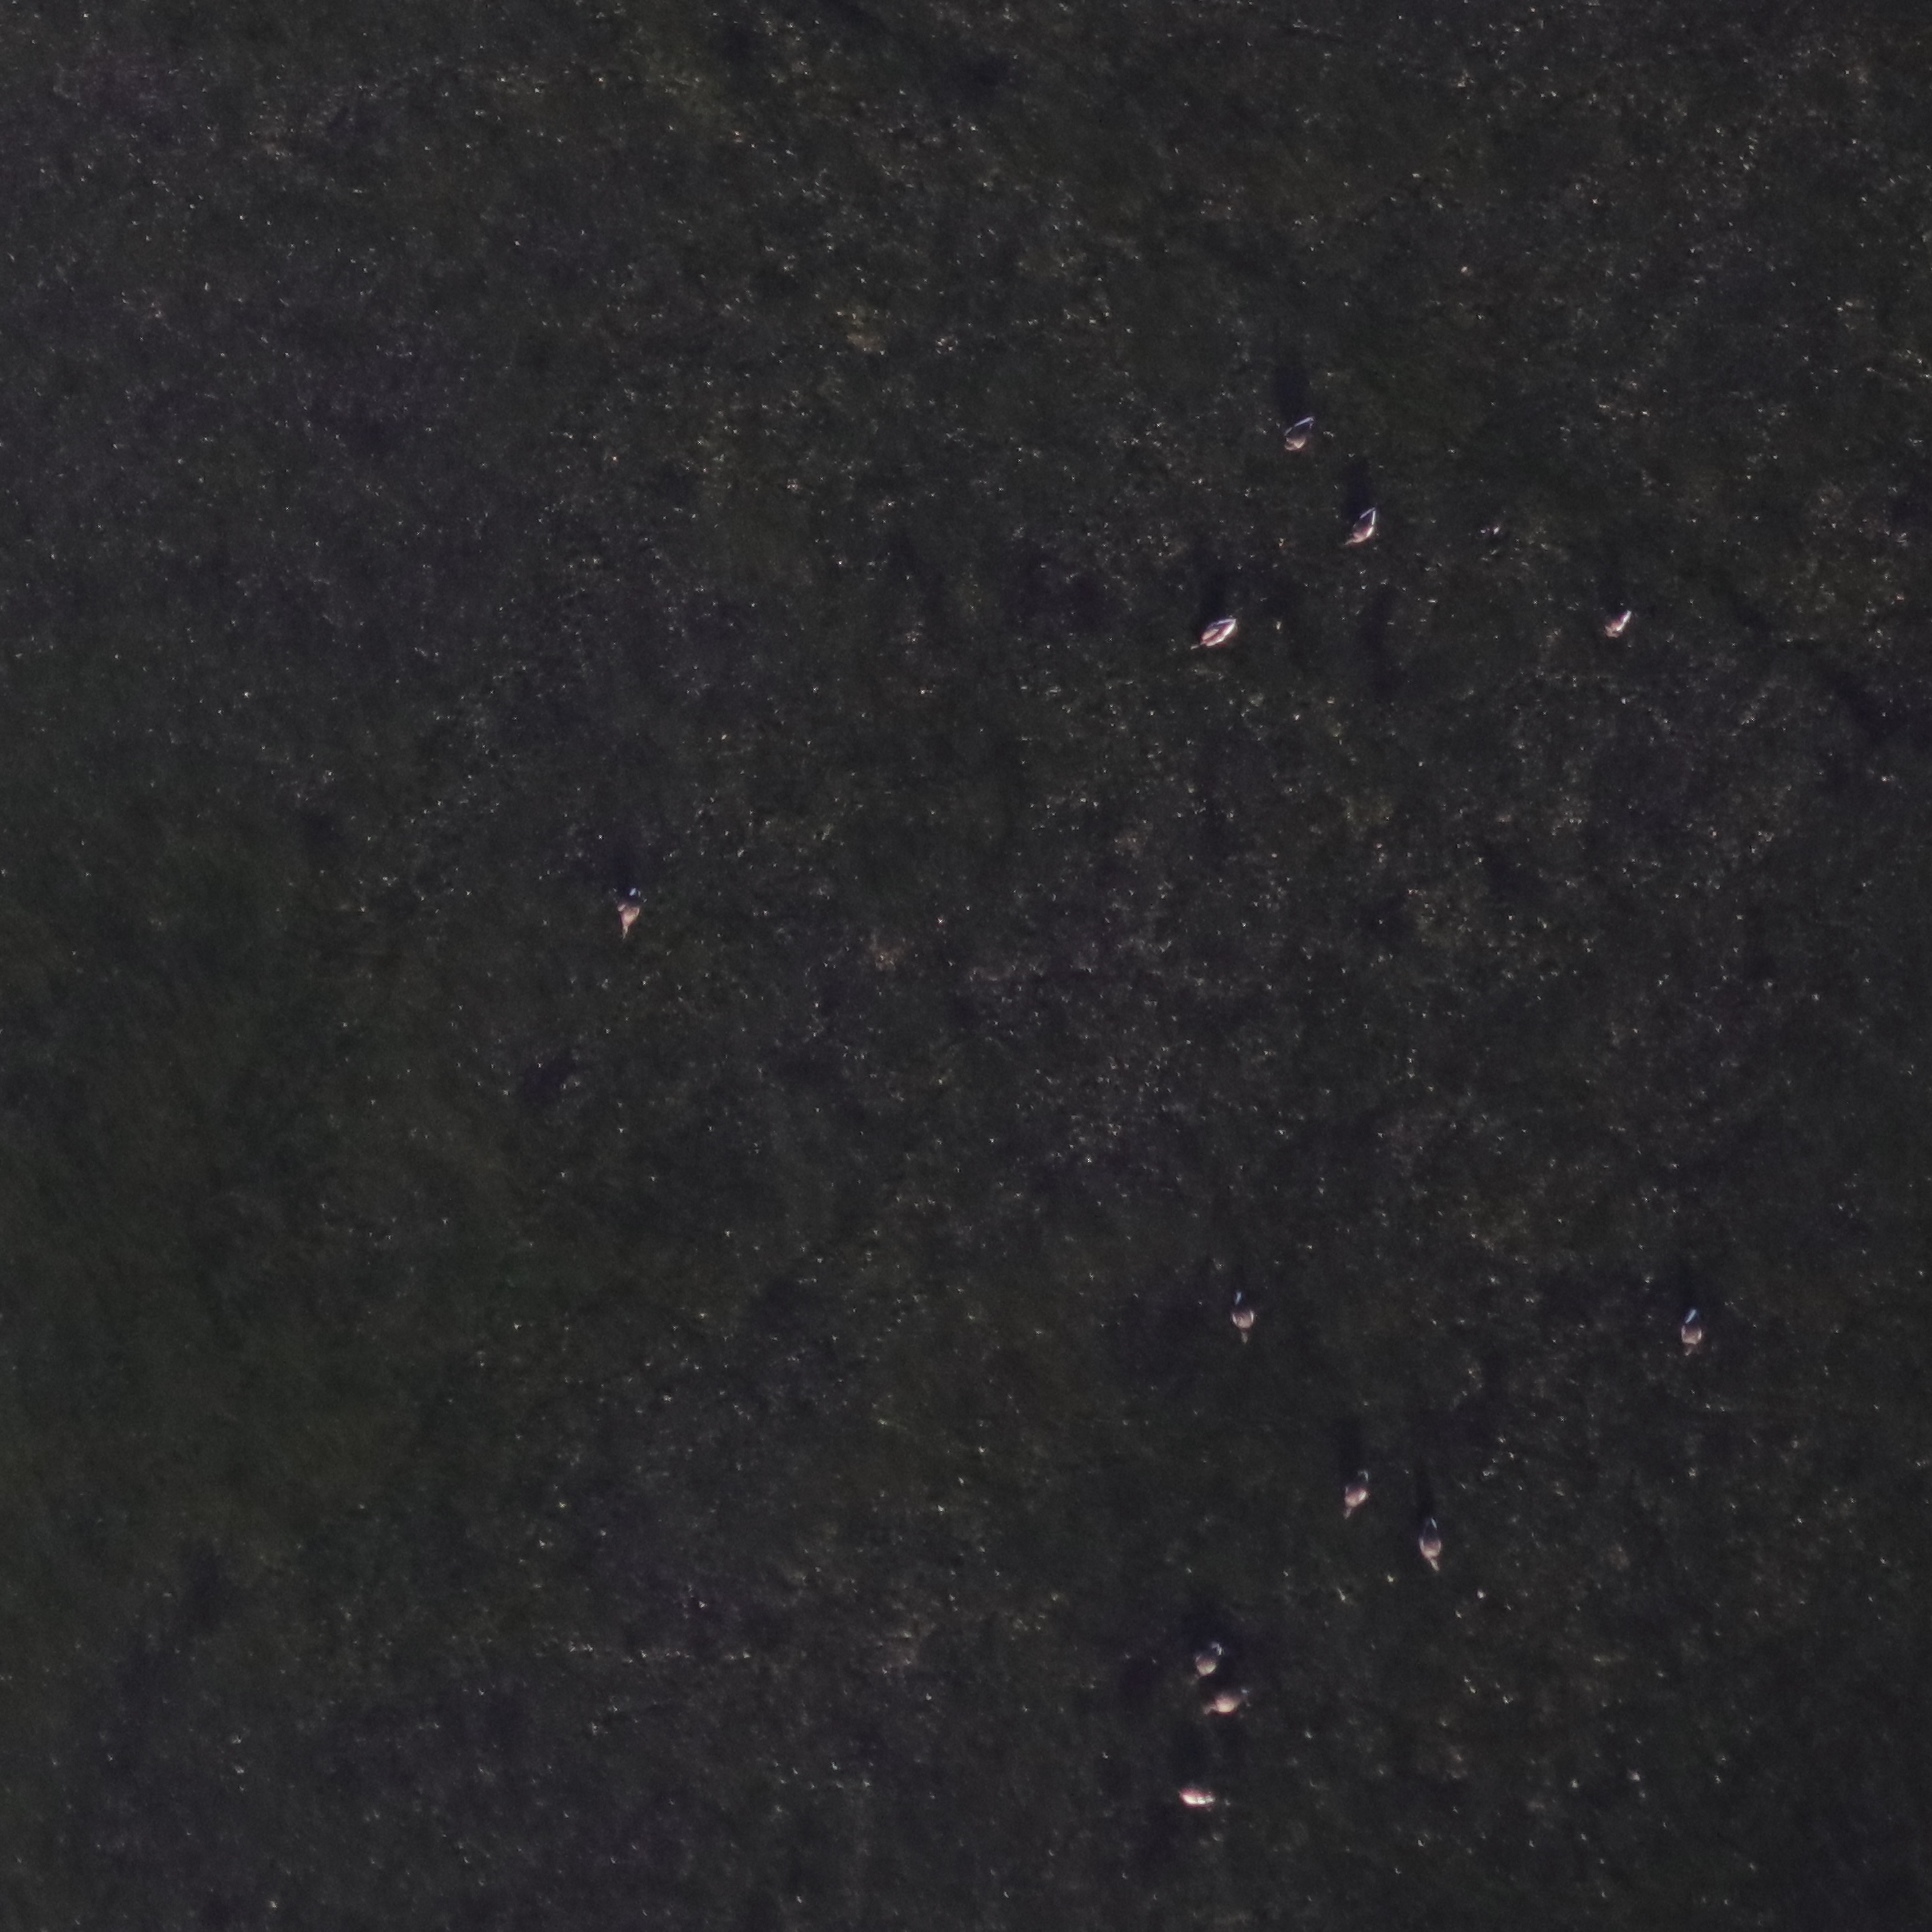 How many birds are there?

11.